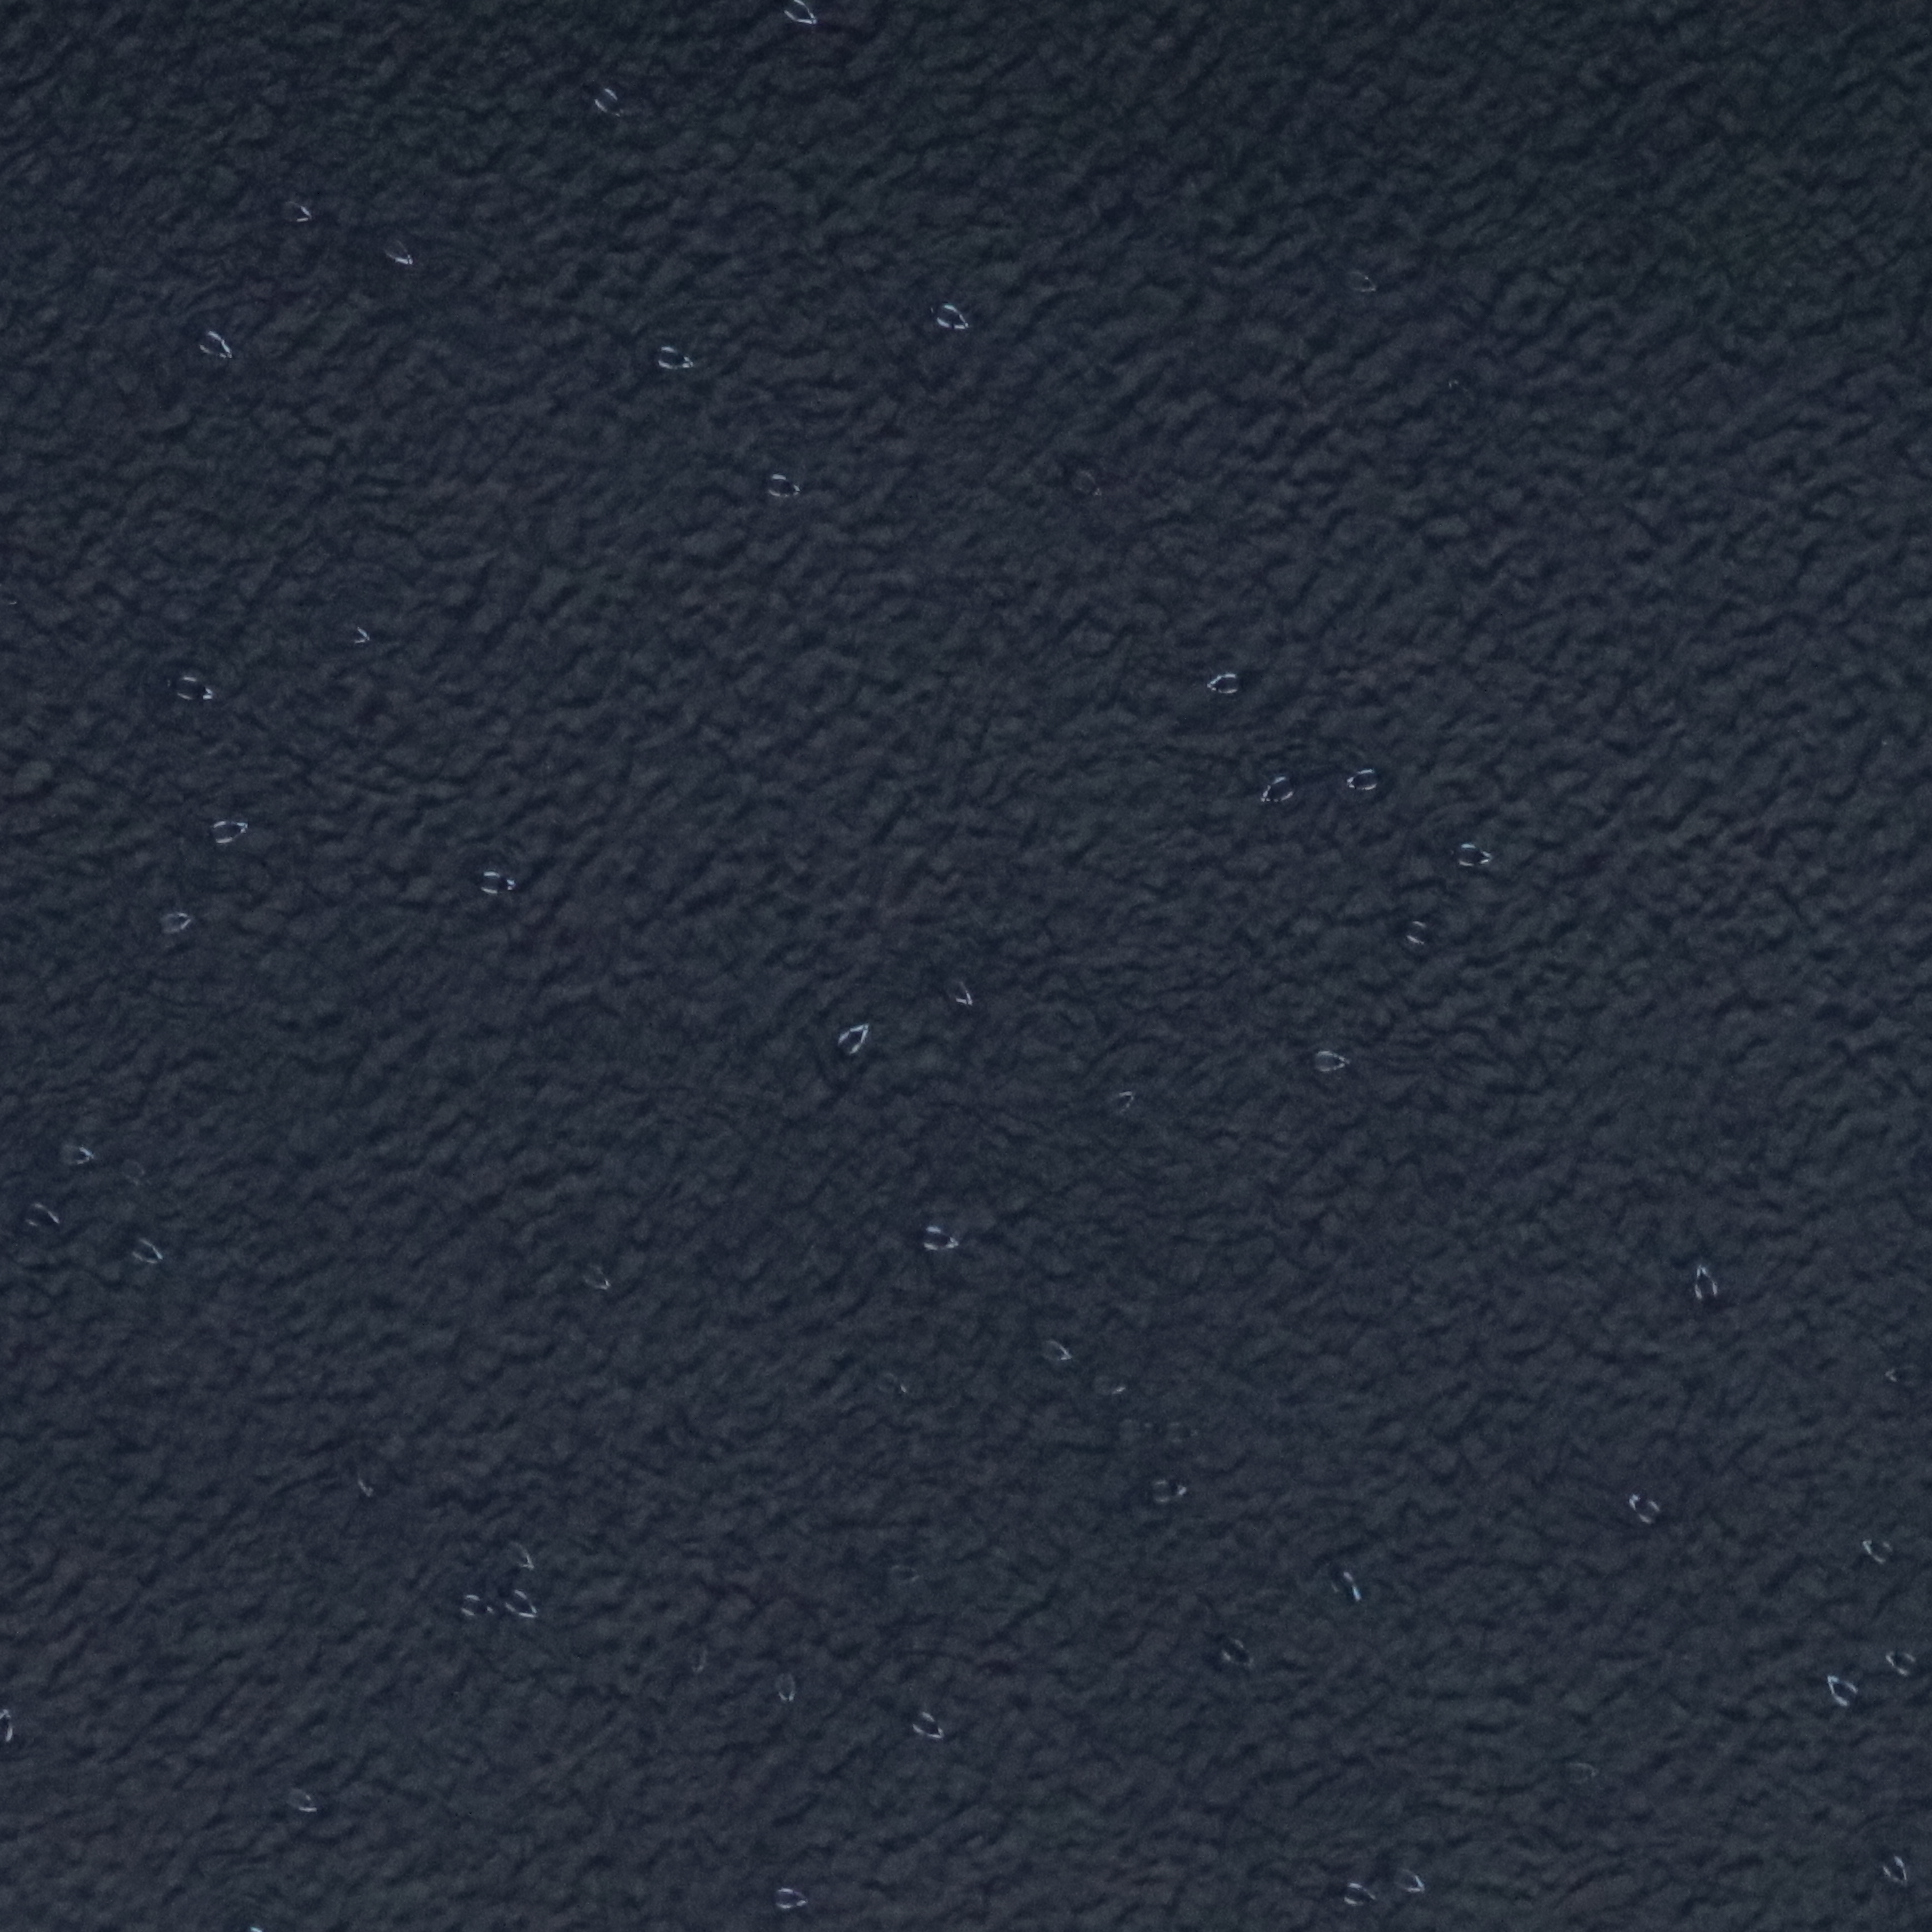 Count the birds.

57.